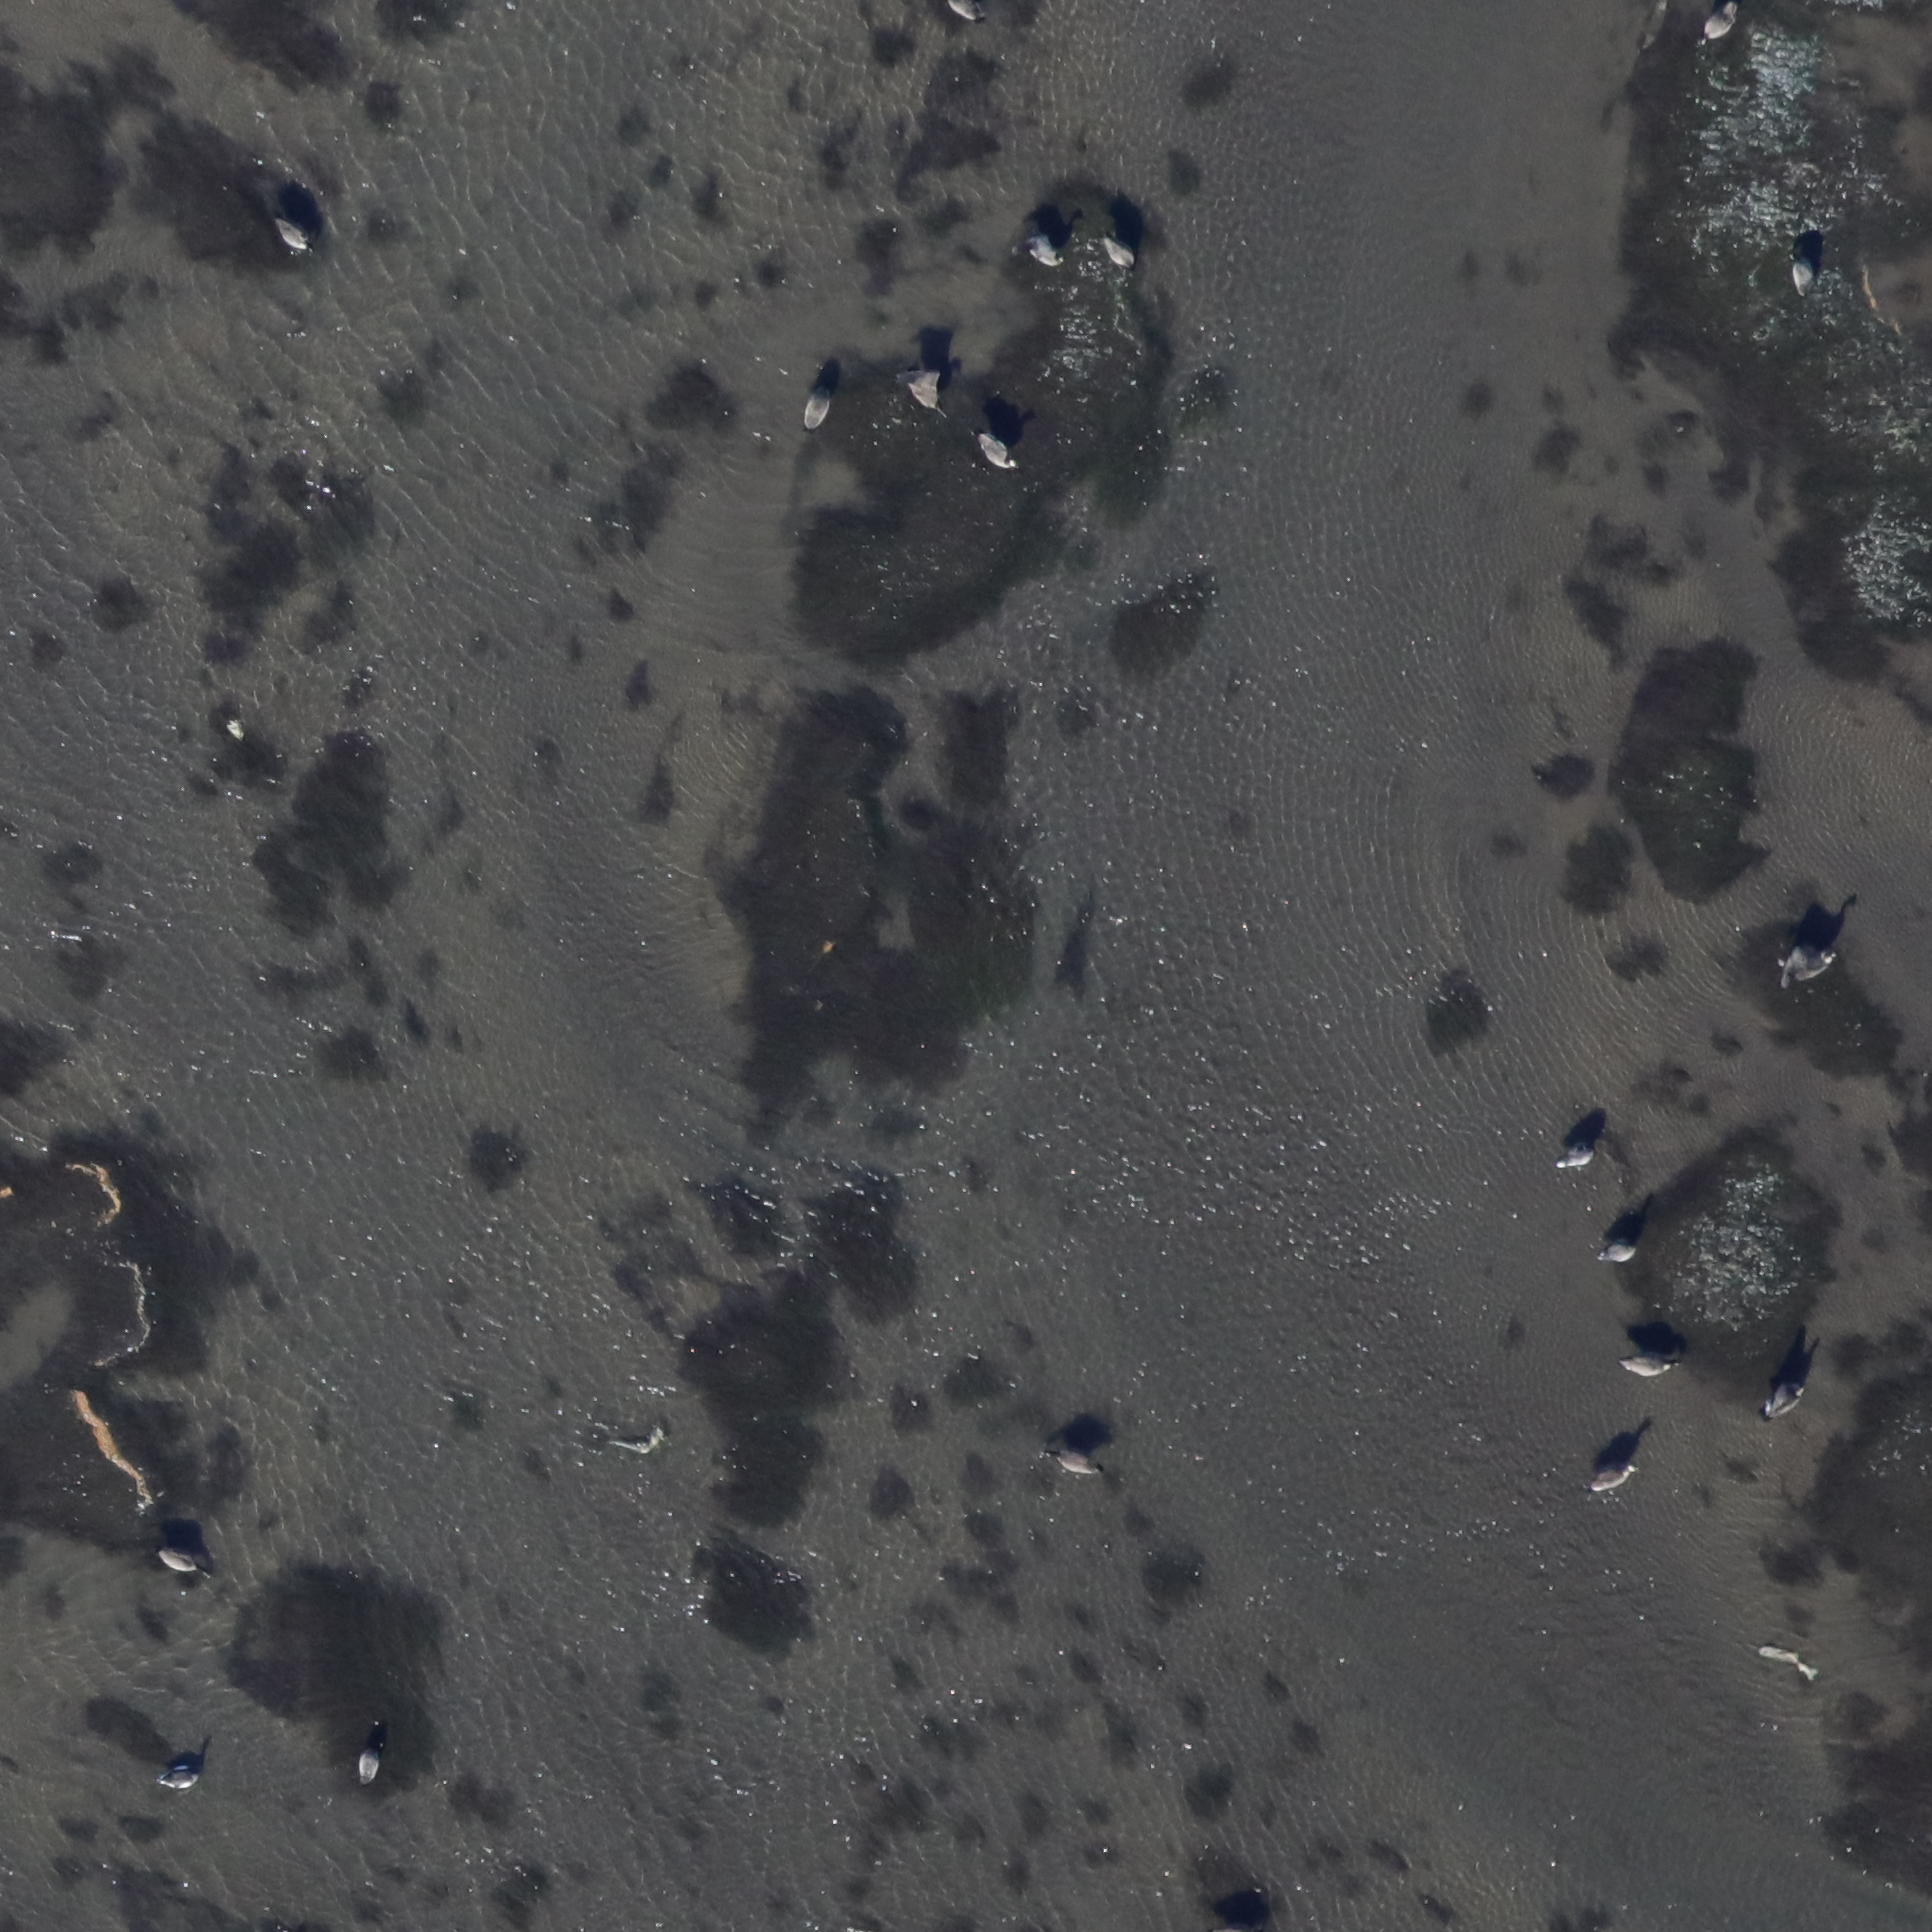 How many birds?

19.